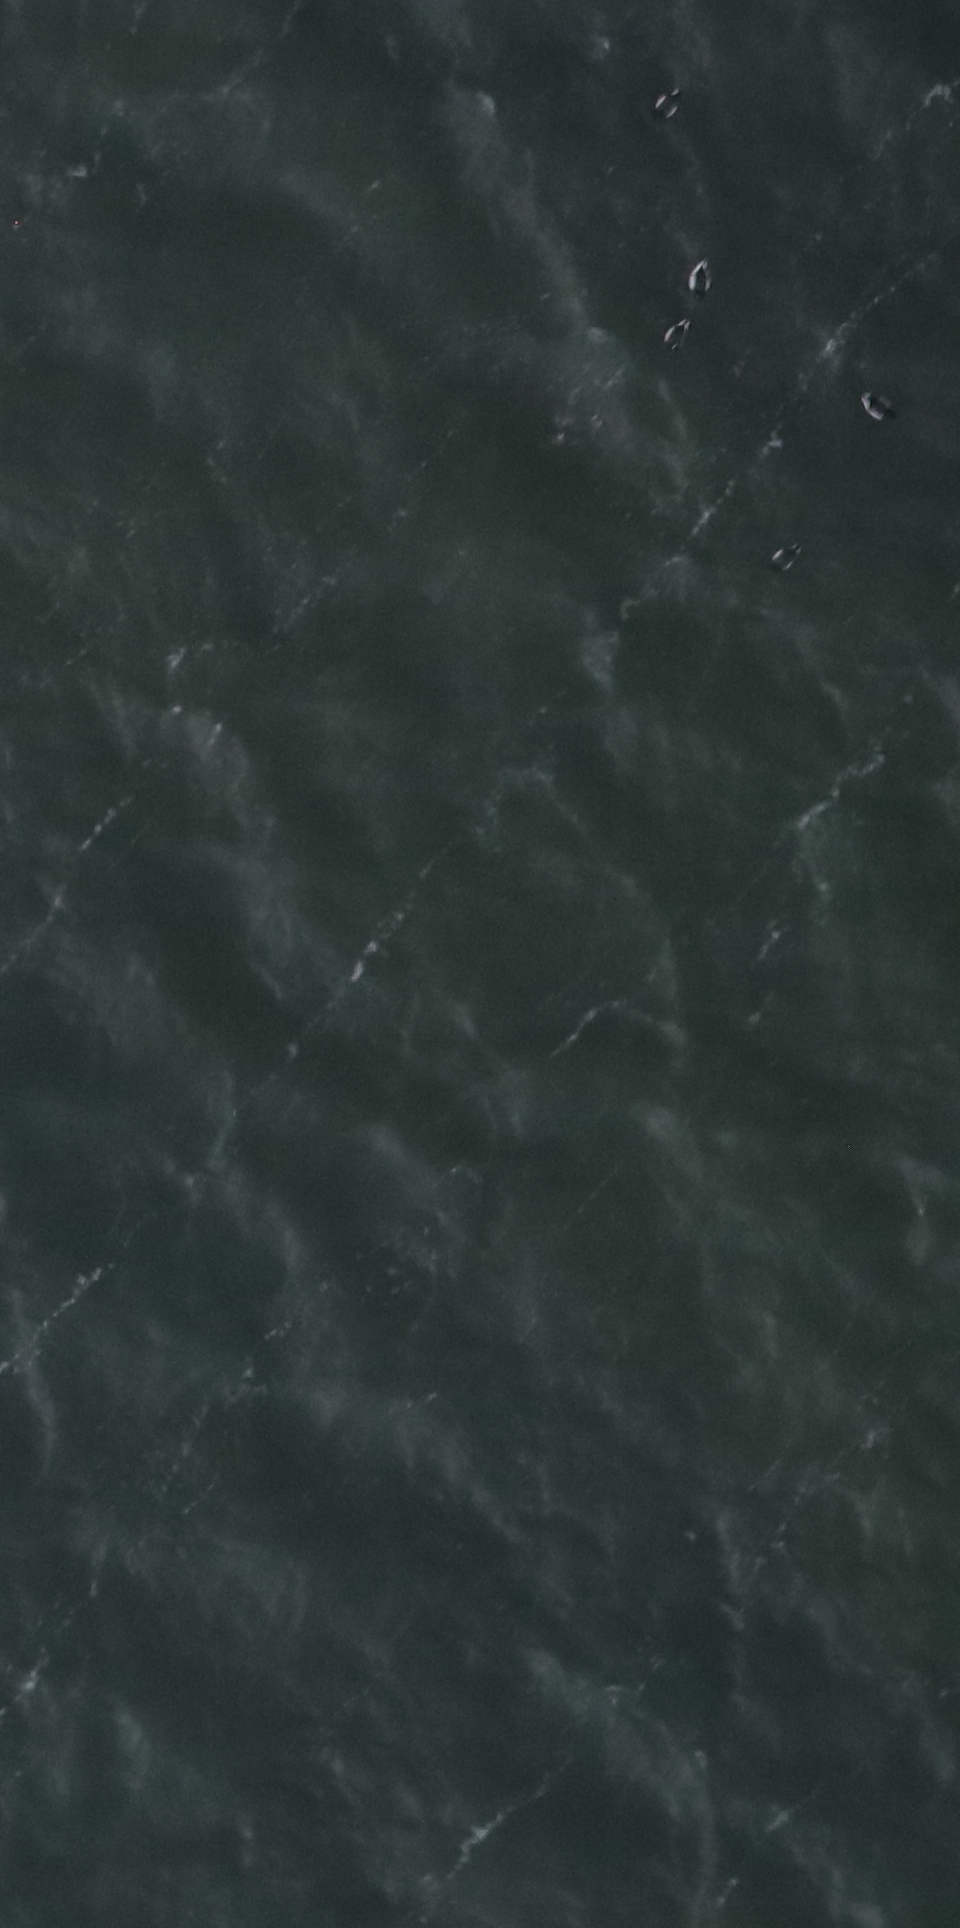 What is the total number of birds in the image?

5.